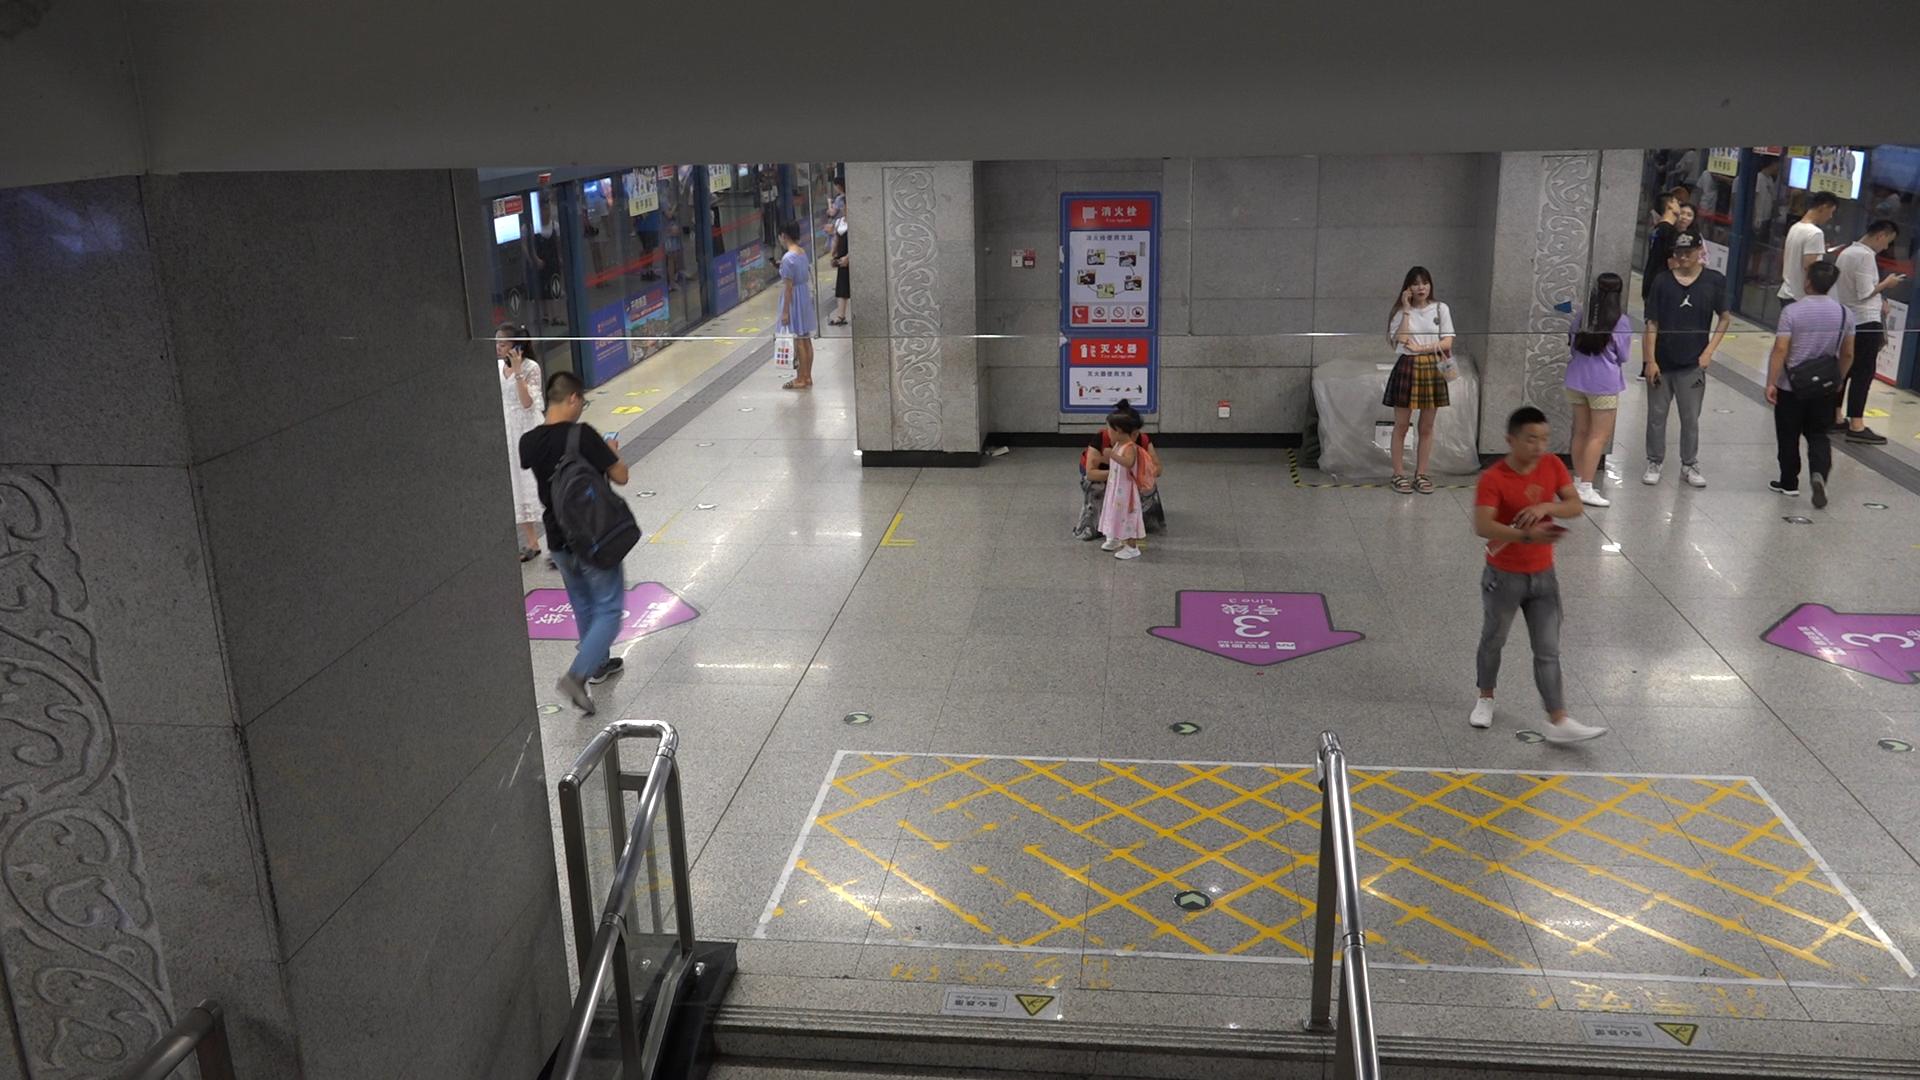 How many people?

16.